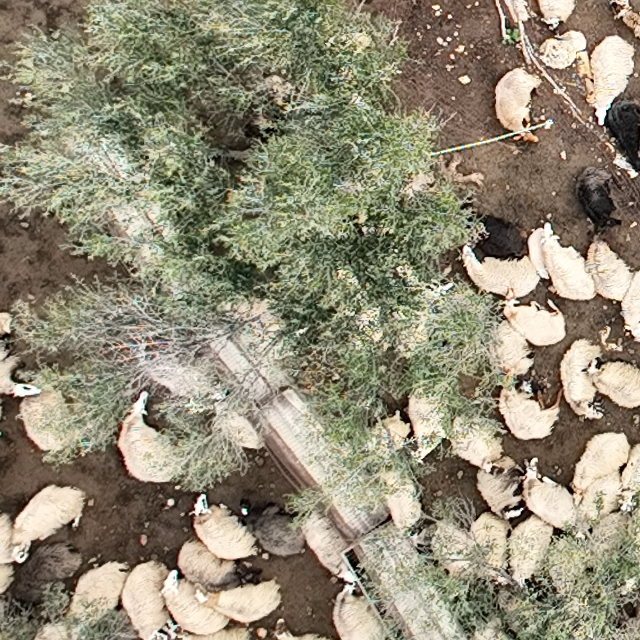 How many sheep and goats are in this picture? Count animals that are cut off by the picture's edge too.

51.